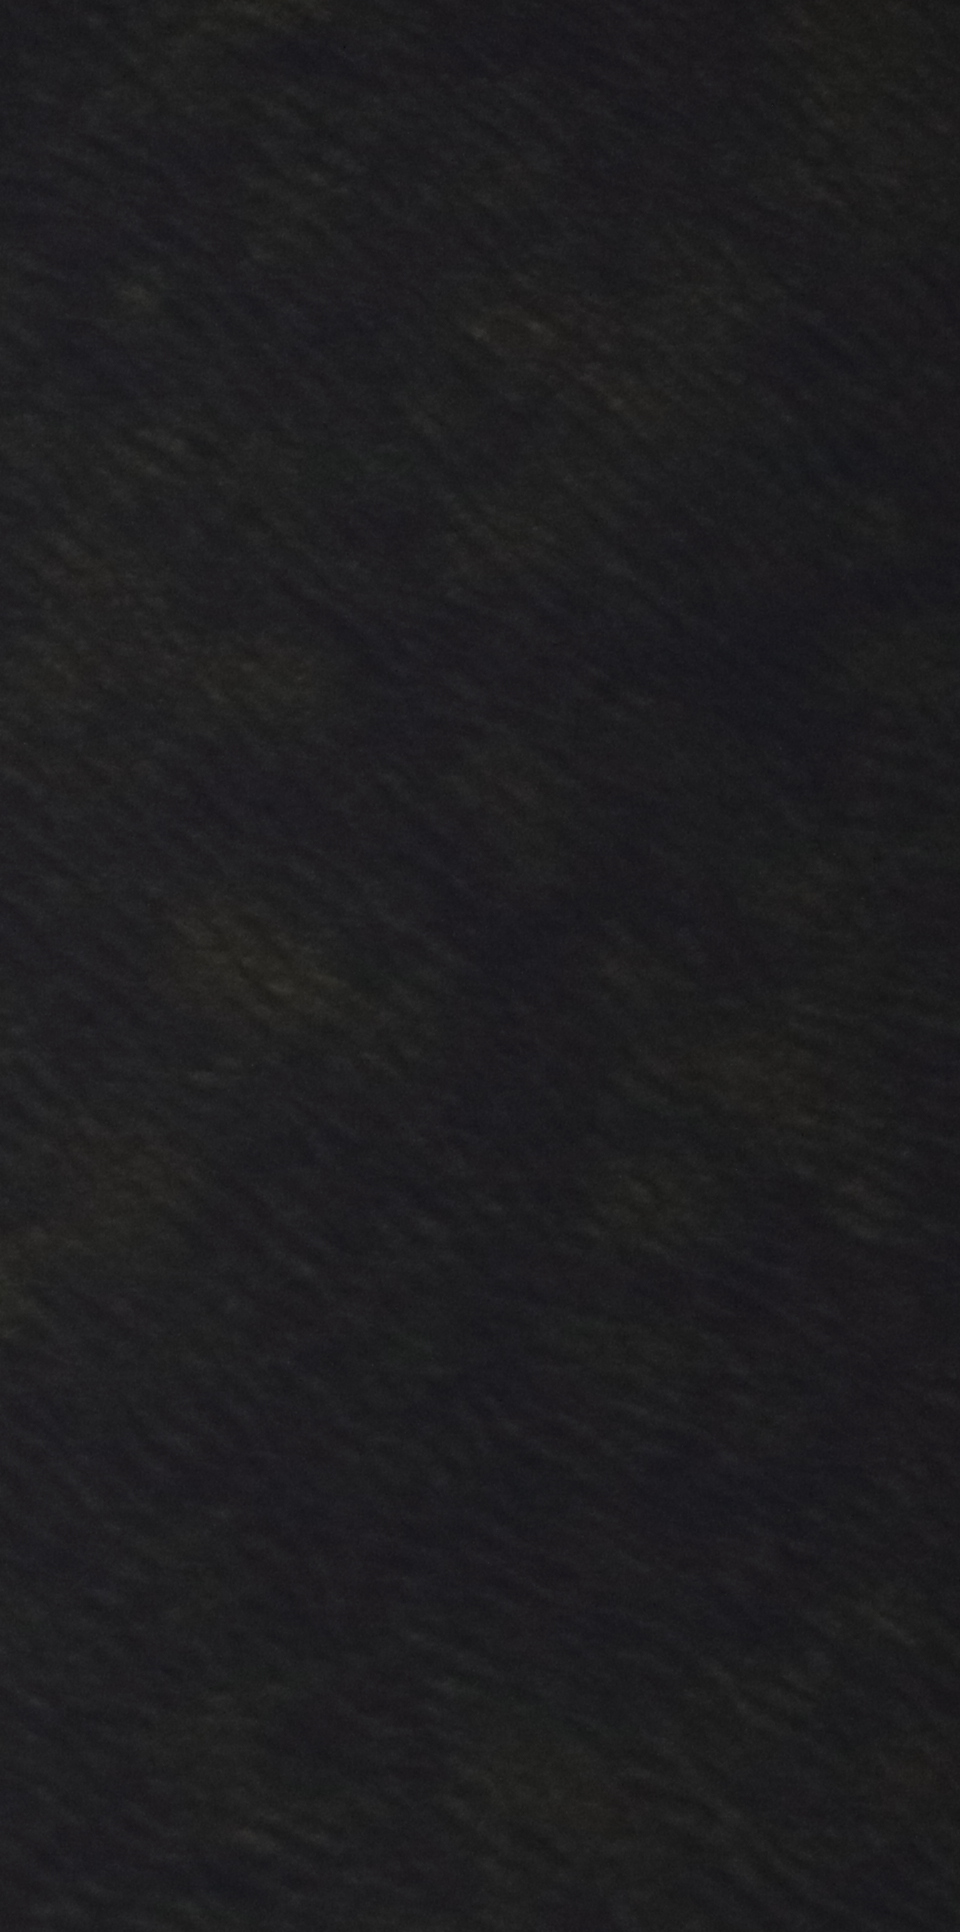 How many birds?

0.